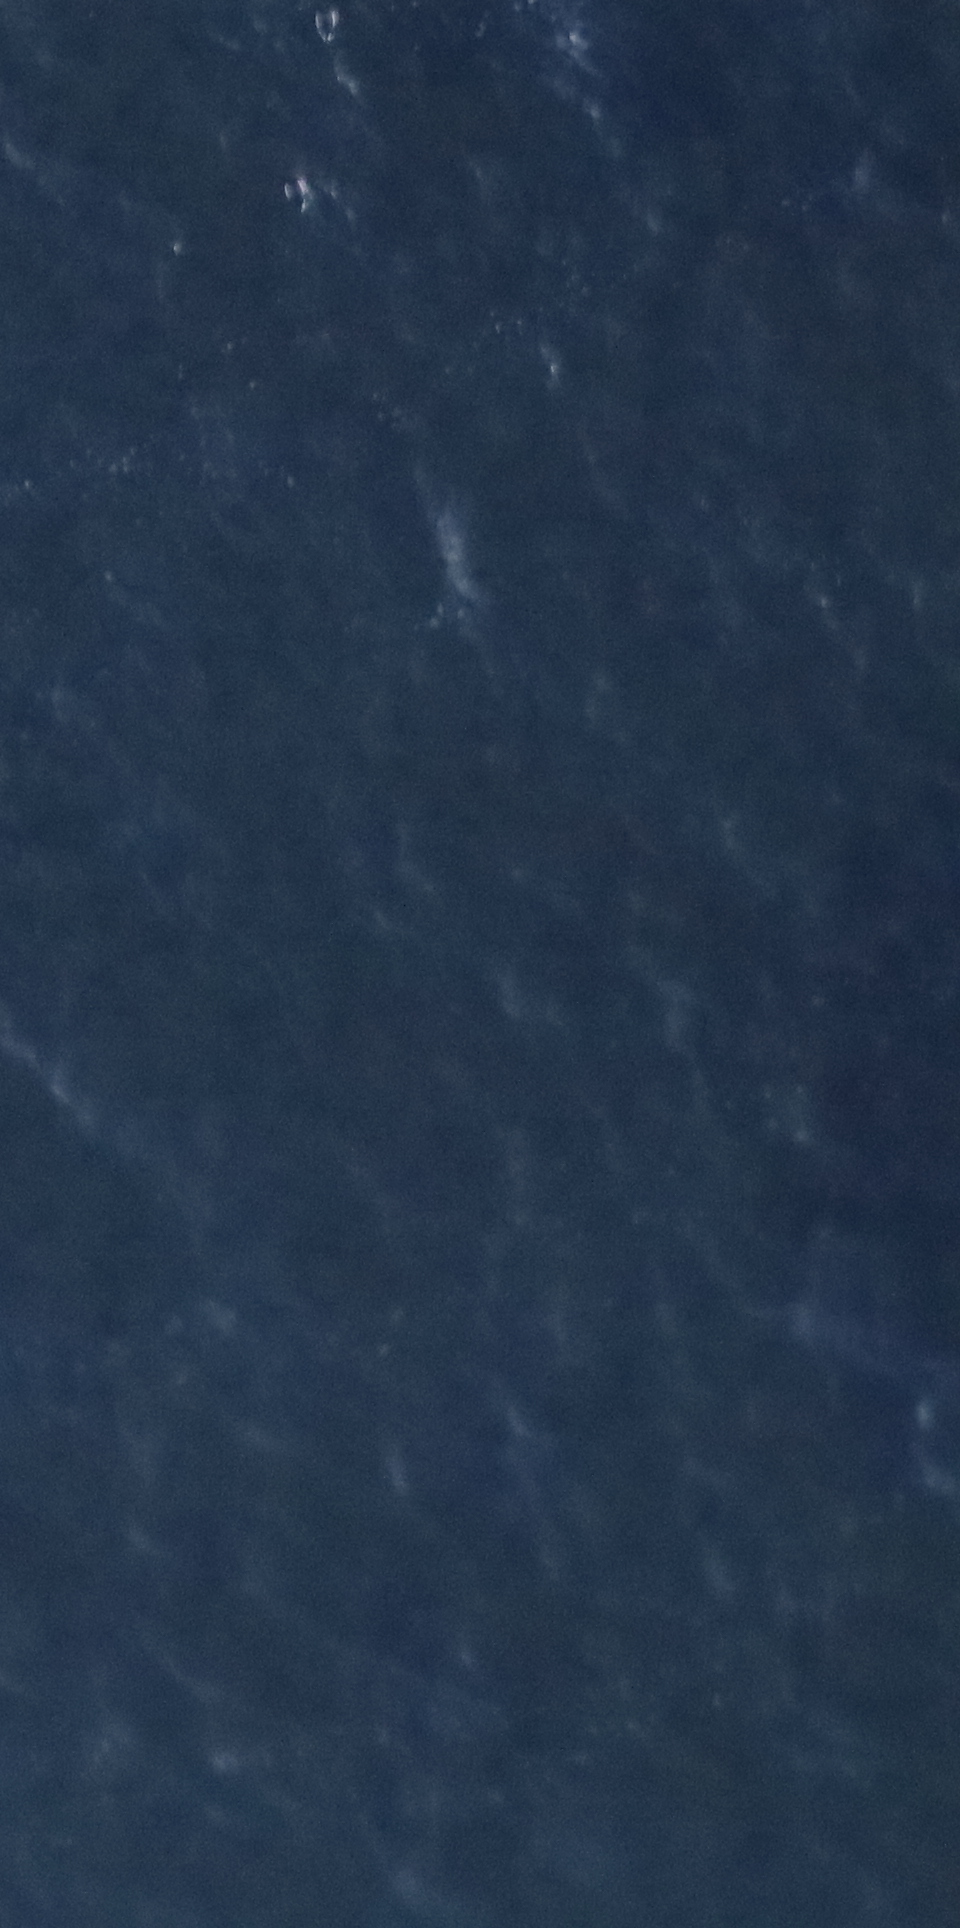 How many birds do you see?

2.